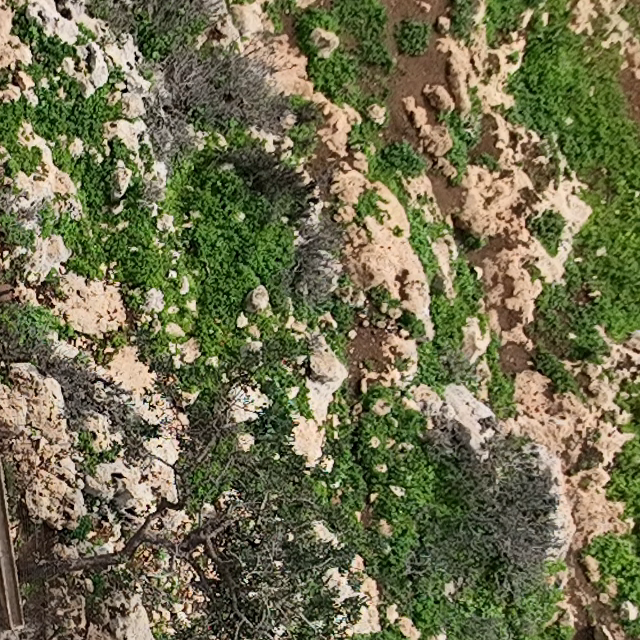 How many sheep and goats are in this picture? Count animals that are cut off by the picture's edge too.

0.